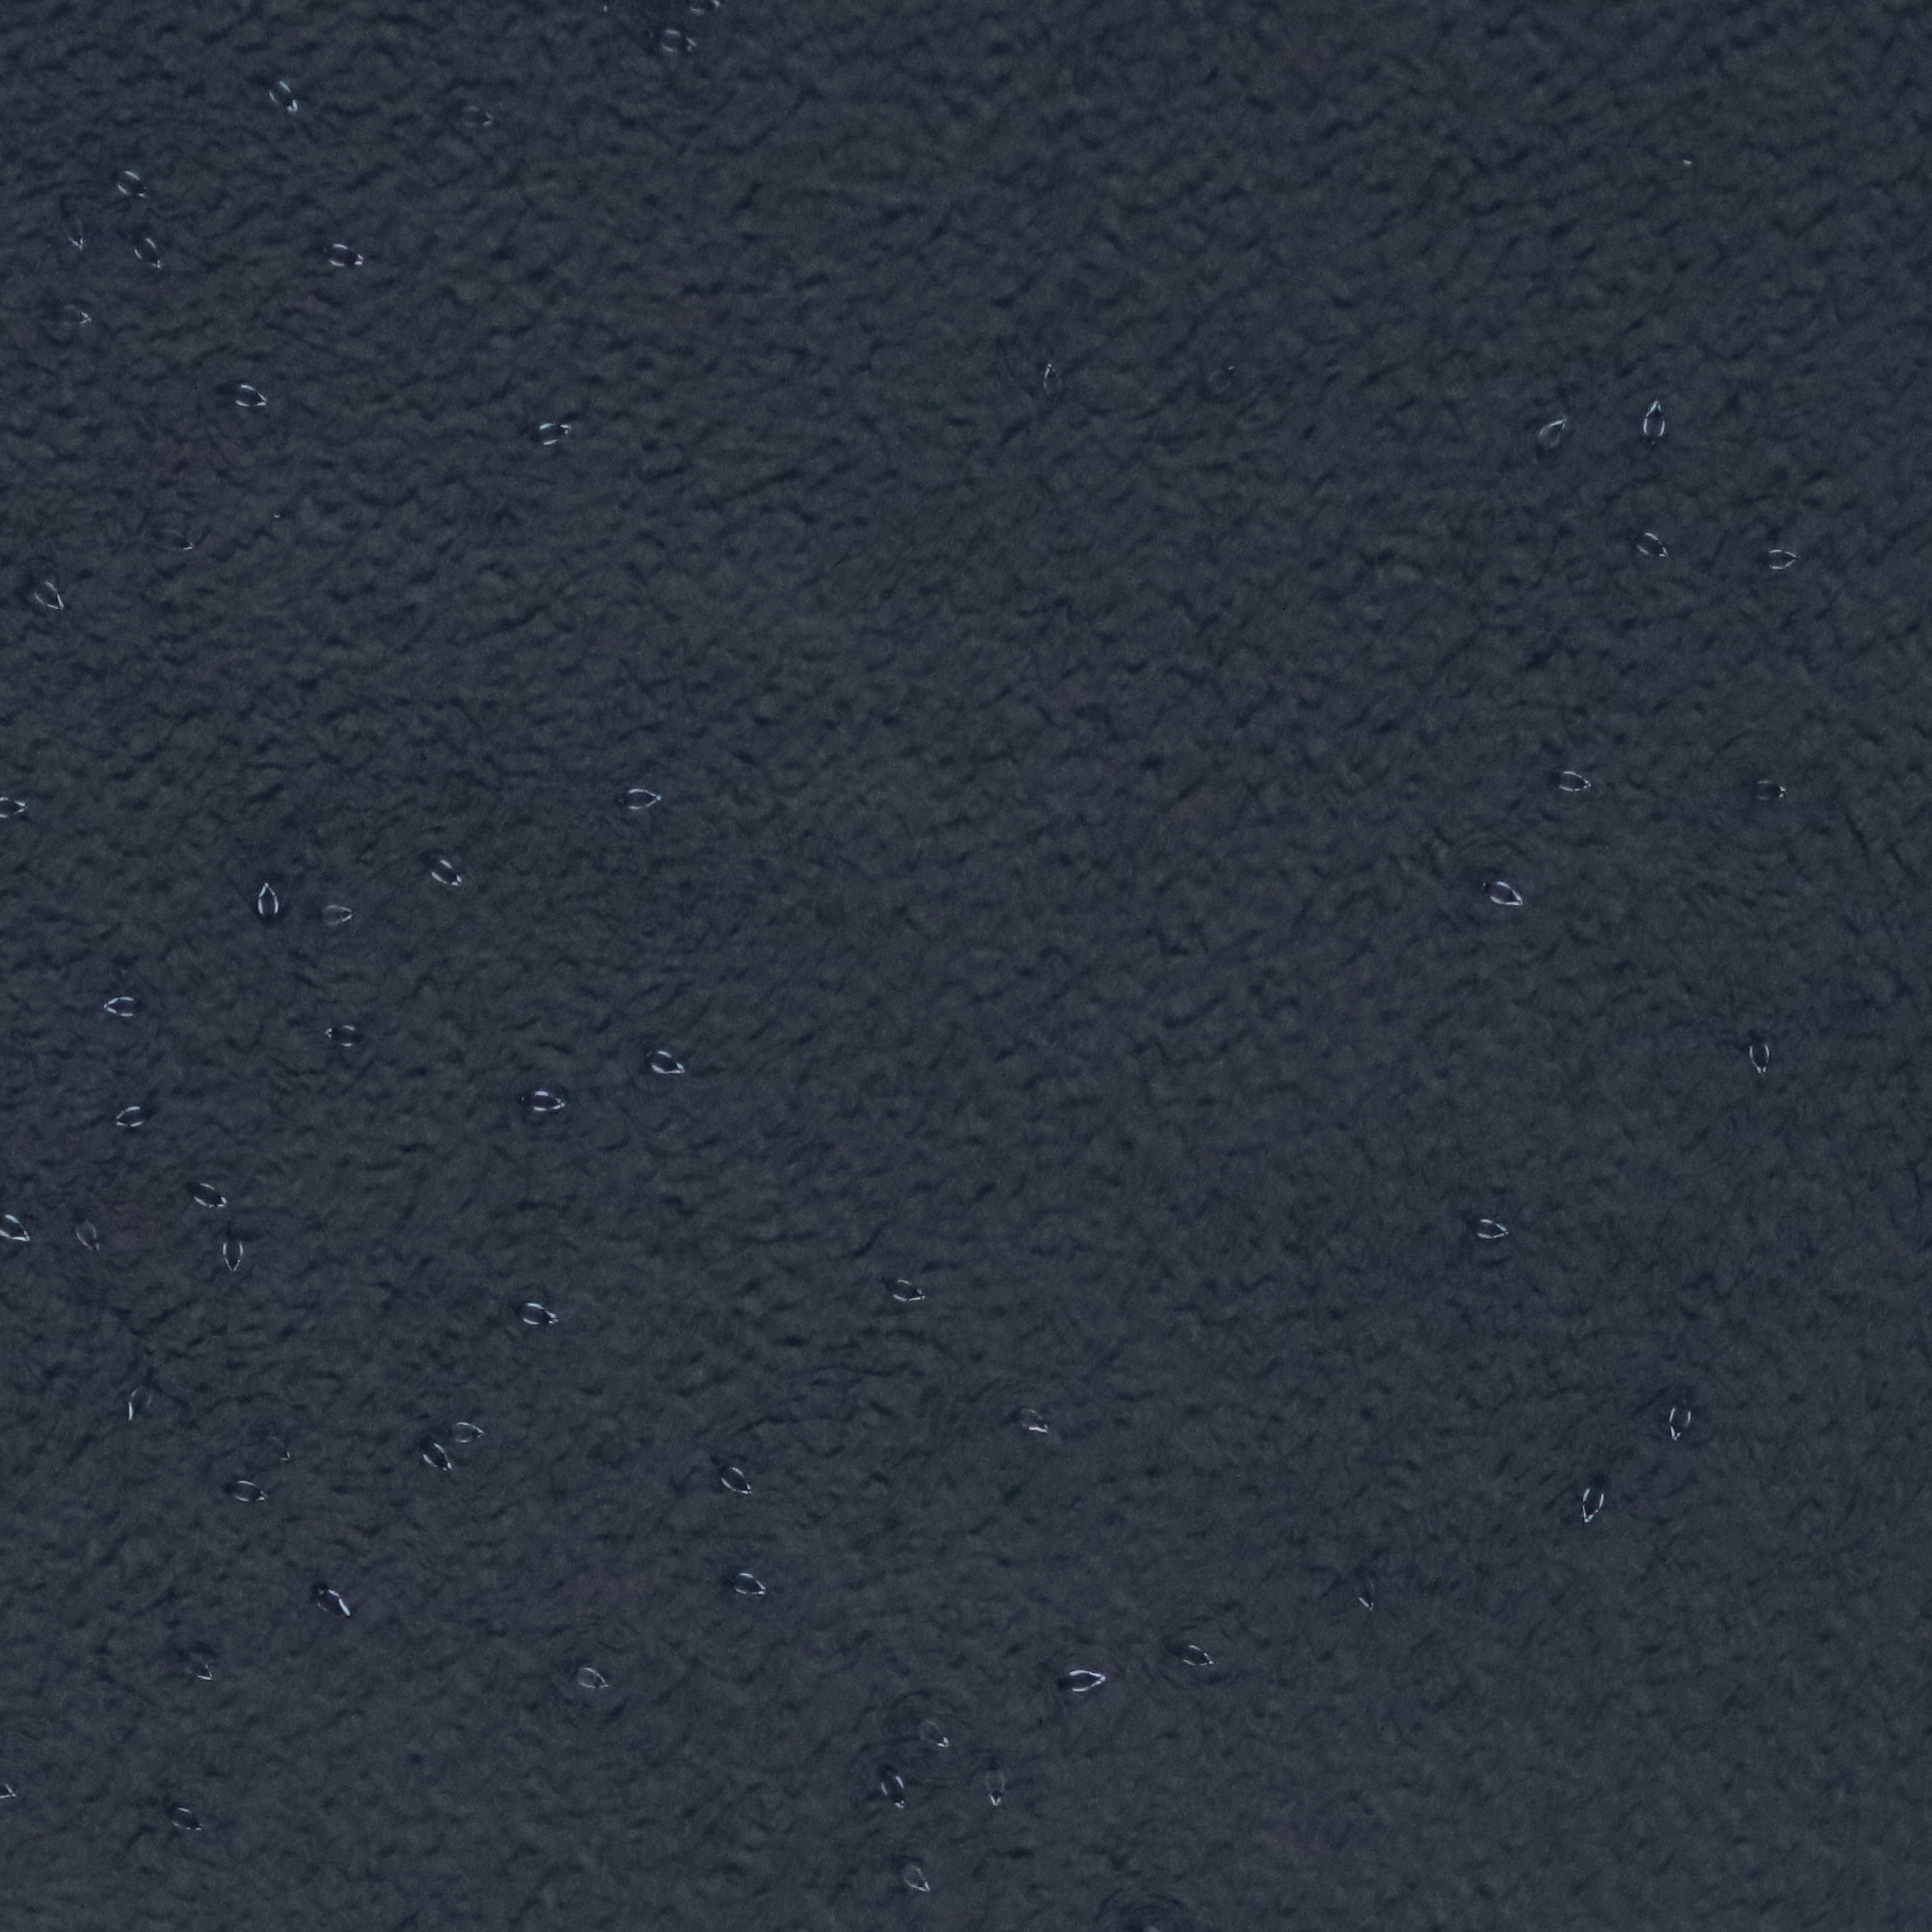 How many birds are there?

60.